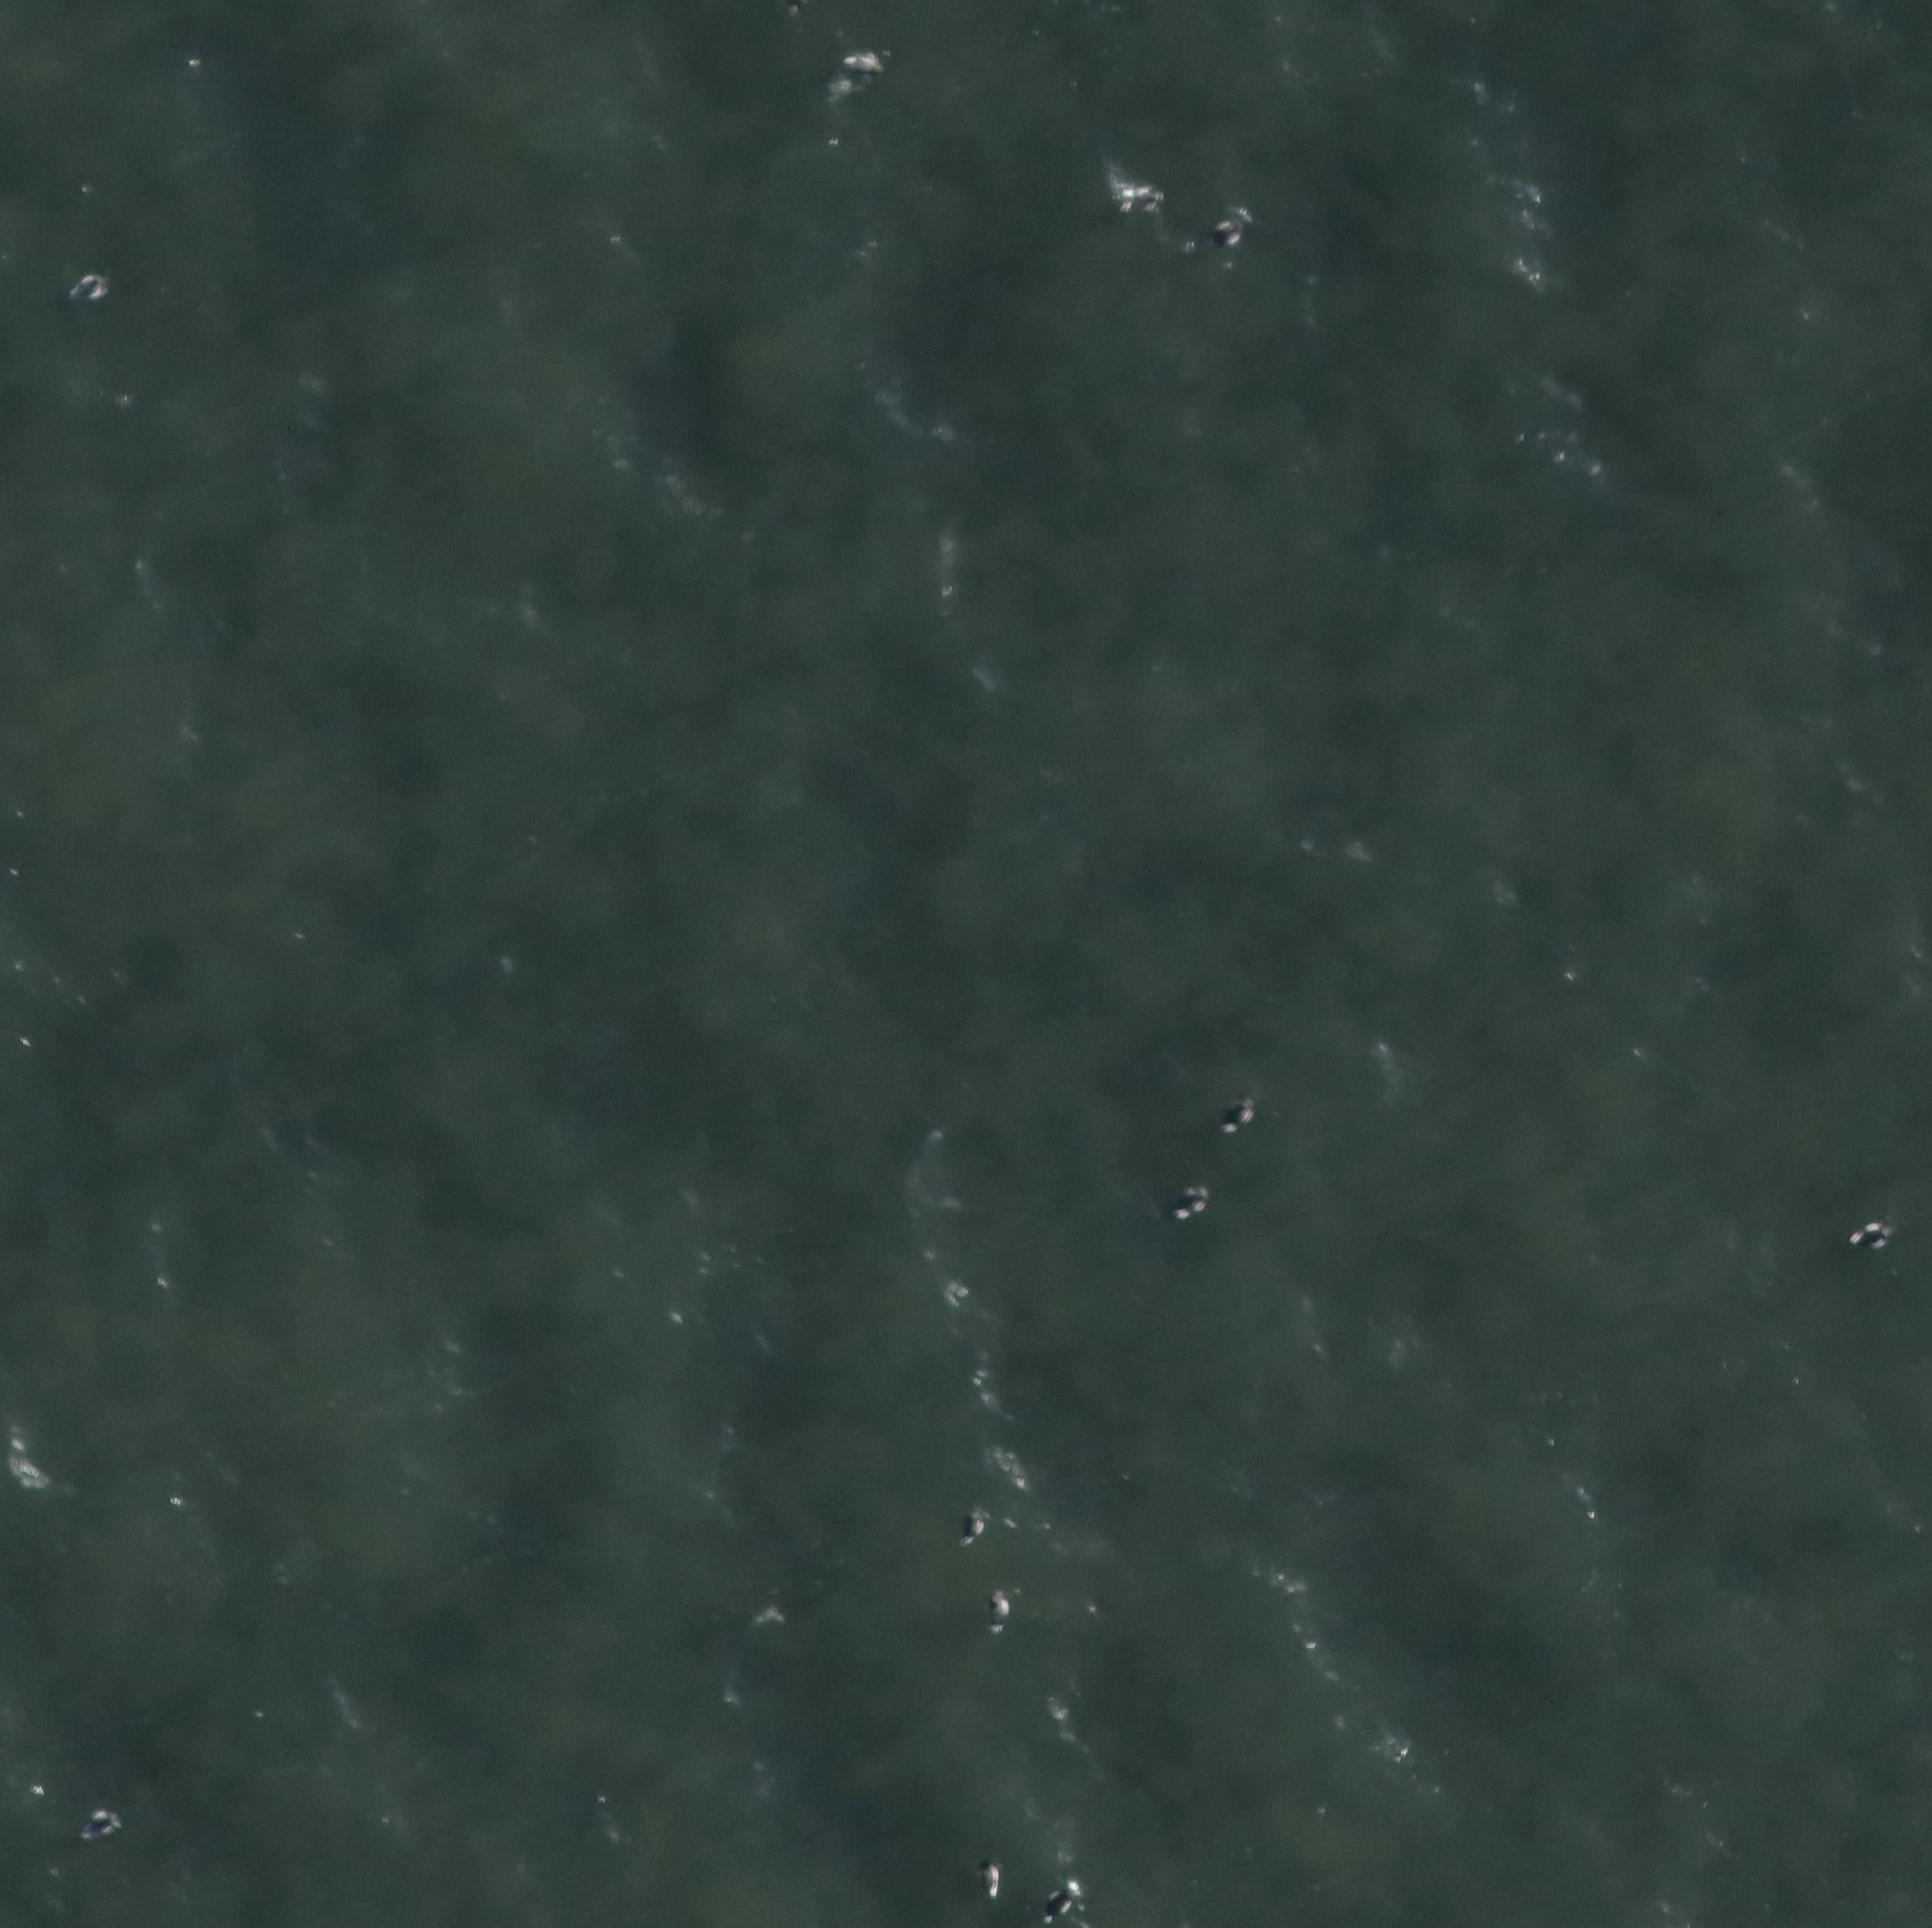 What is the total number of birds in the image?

12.